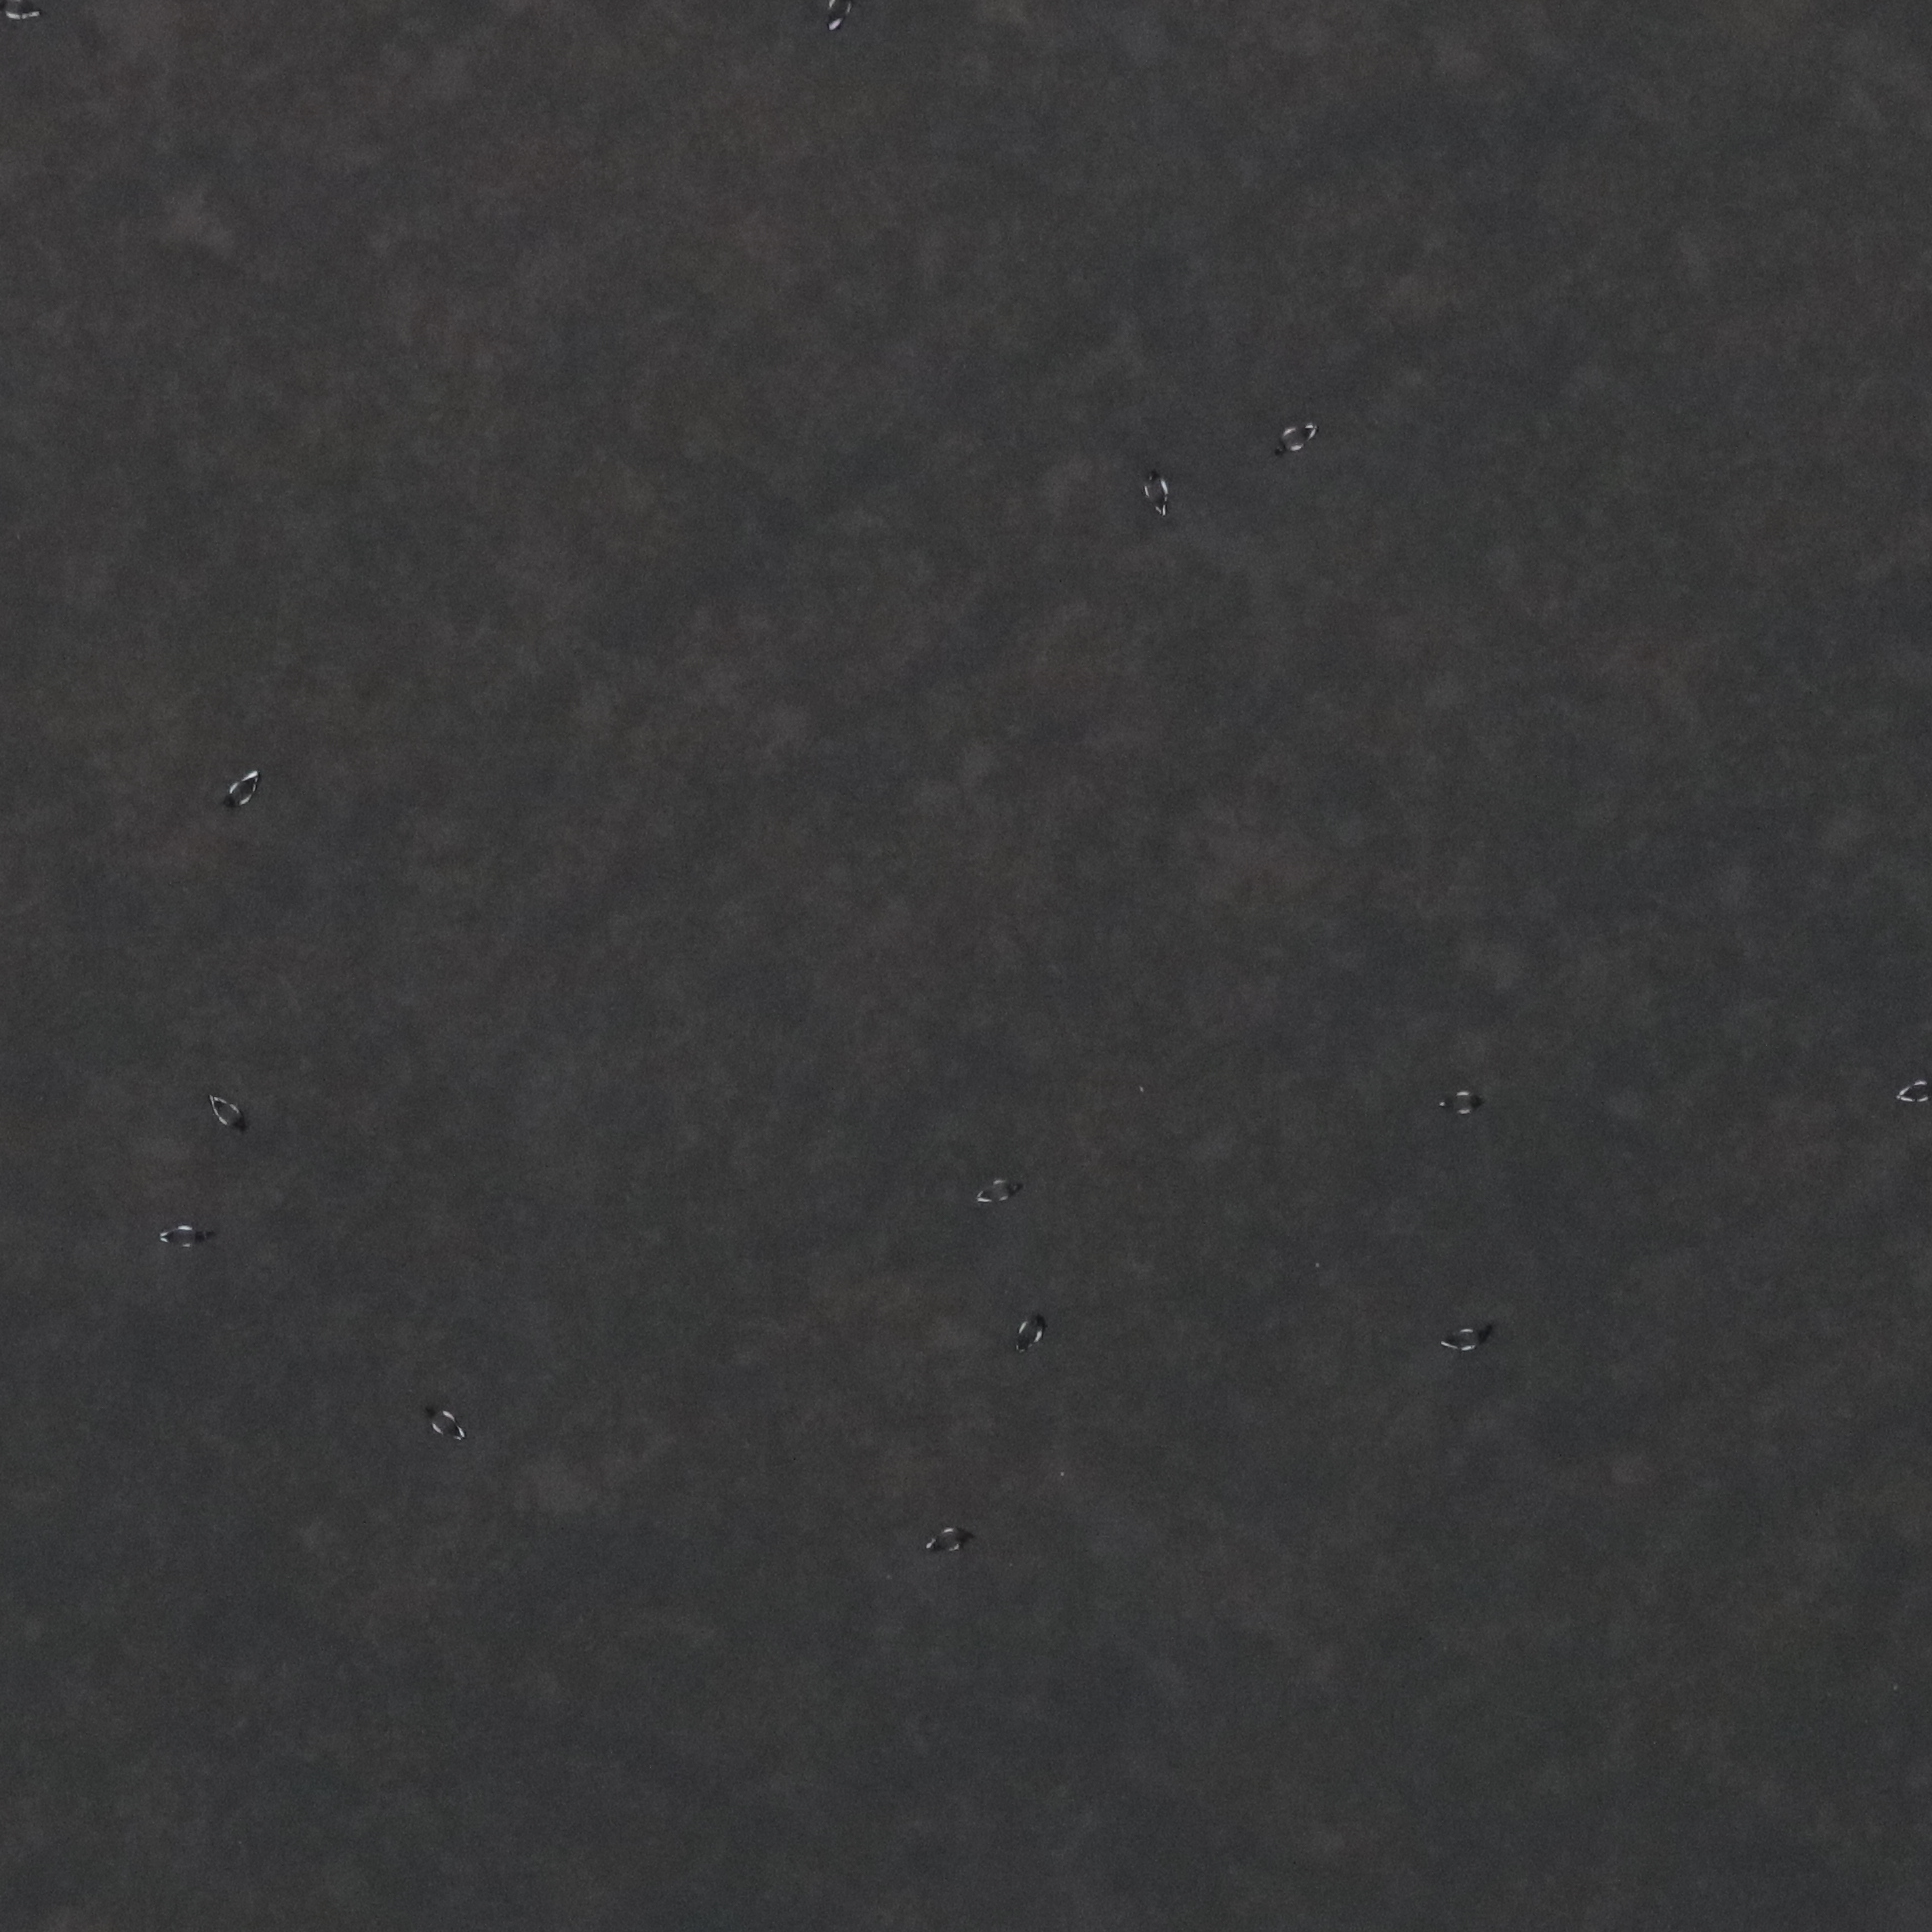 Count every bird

14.